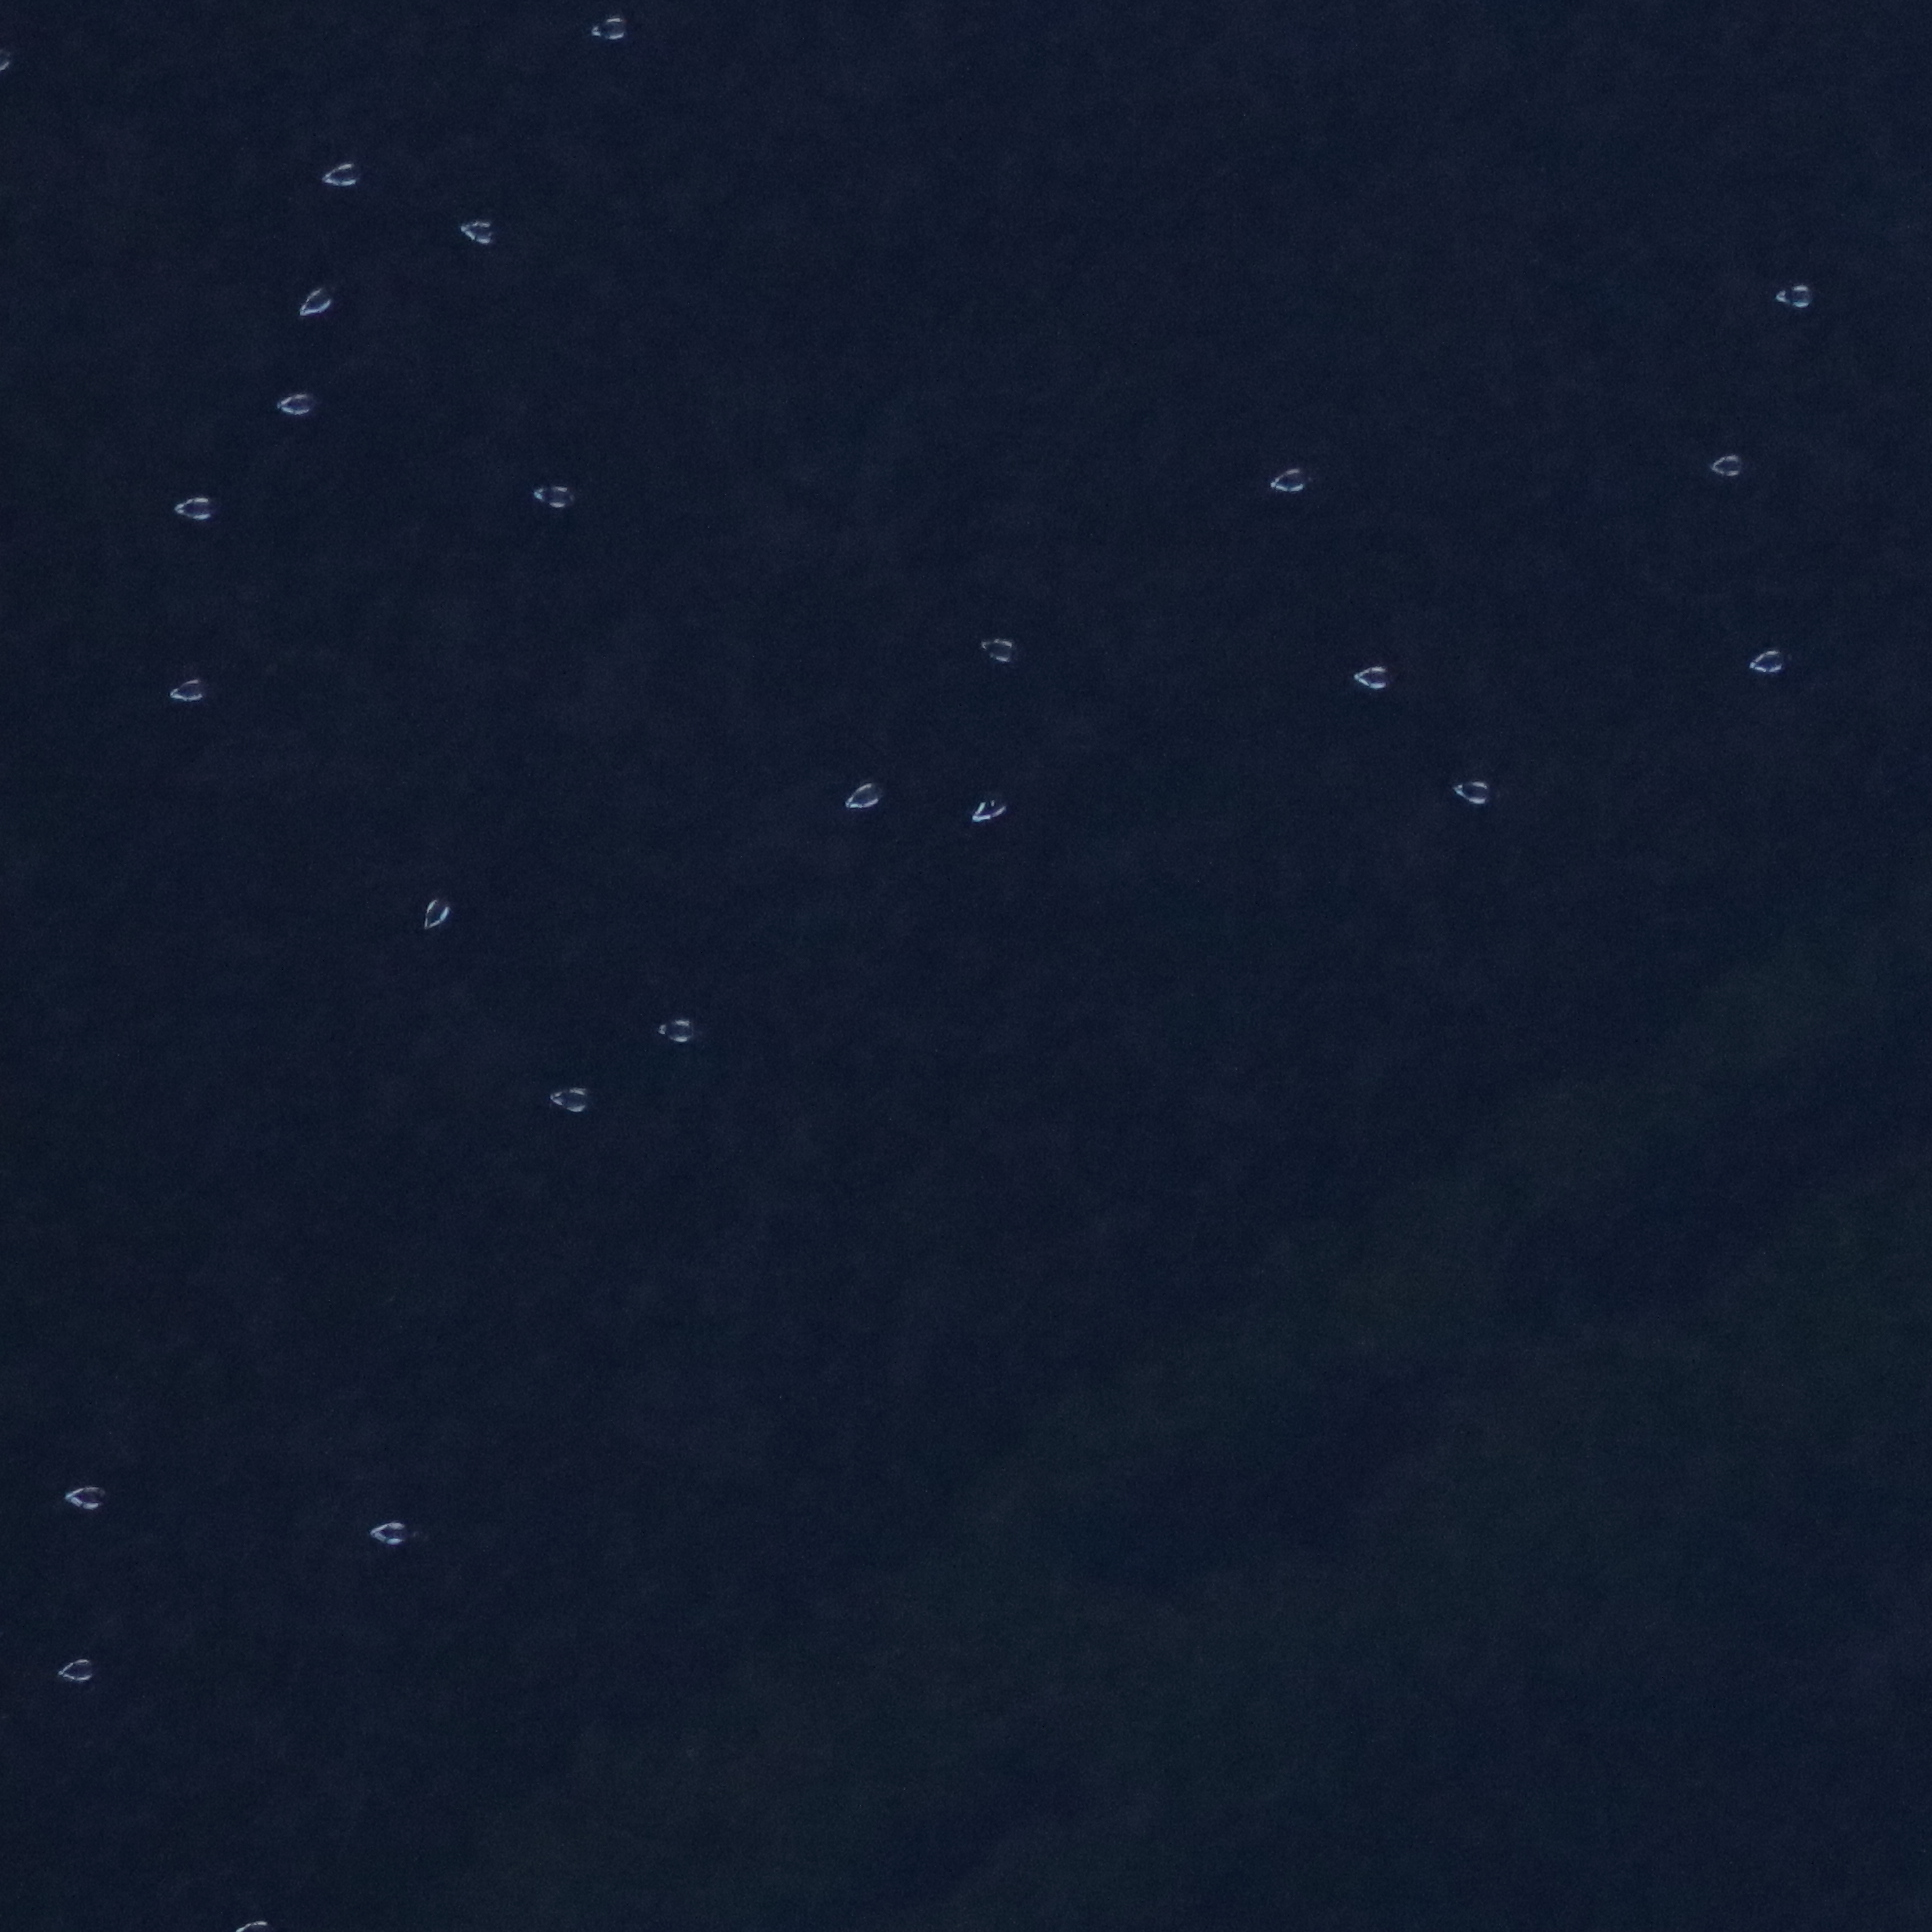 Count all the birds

23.